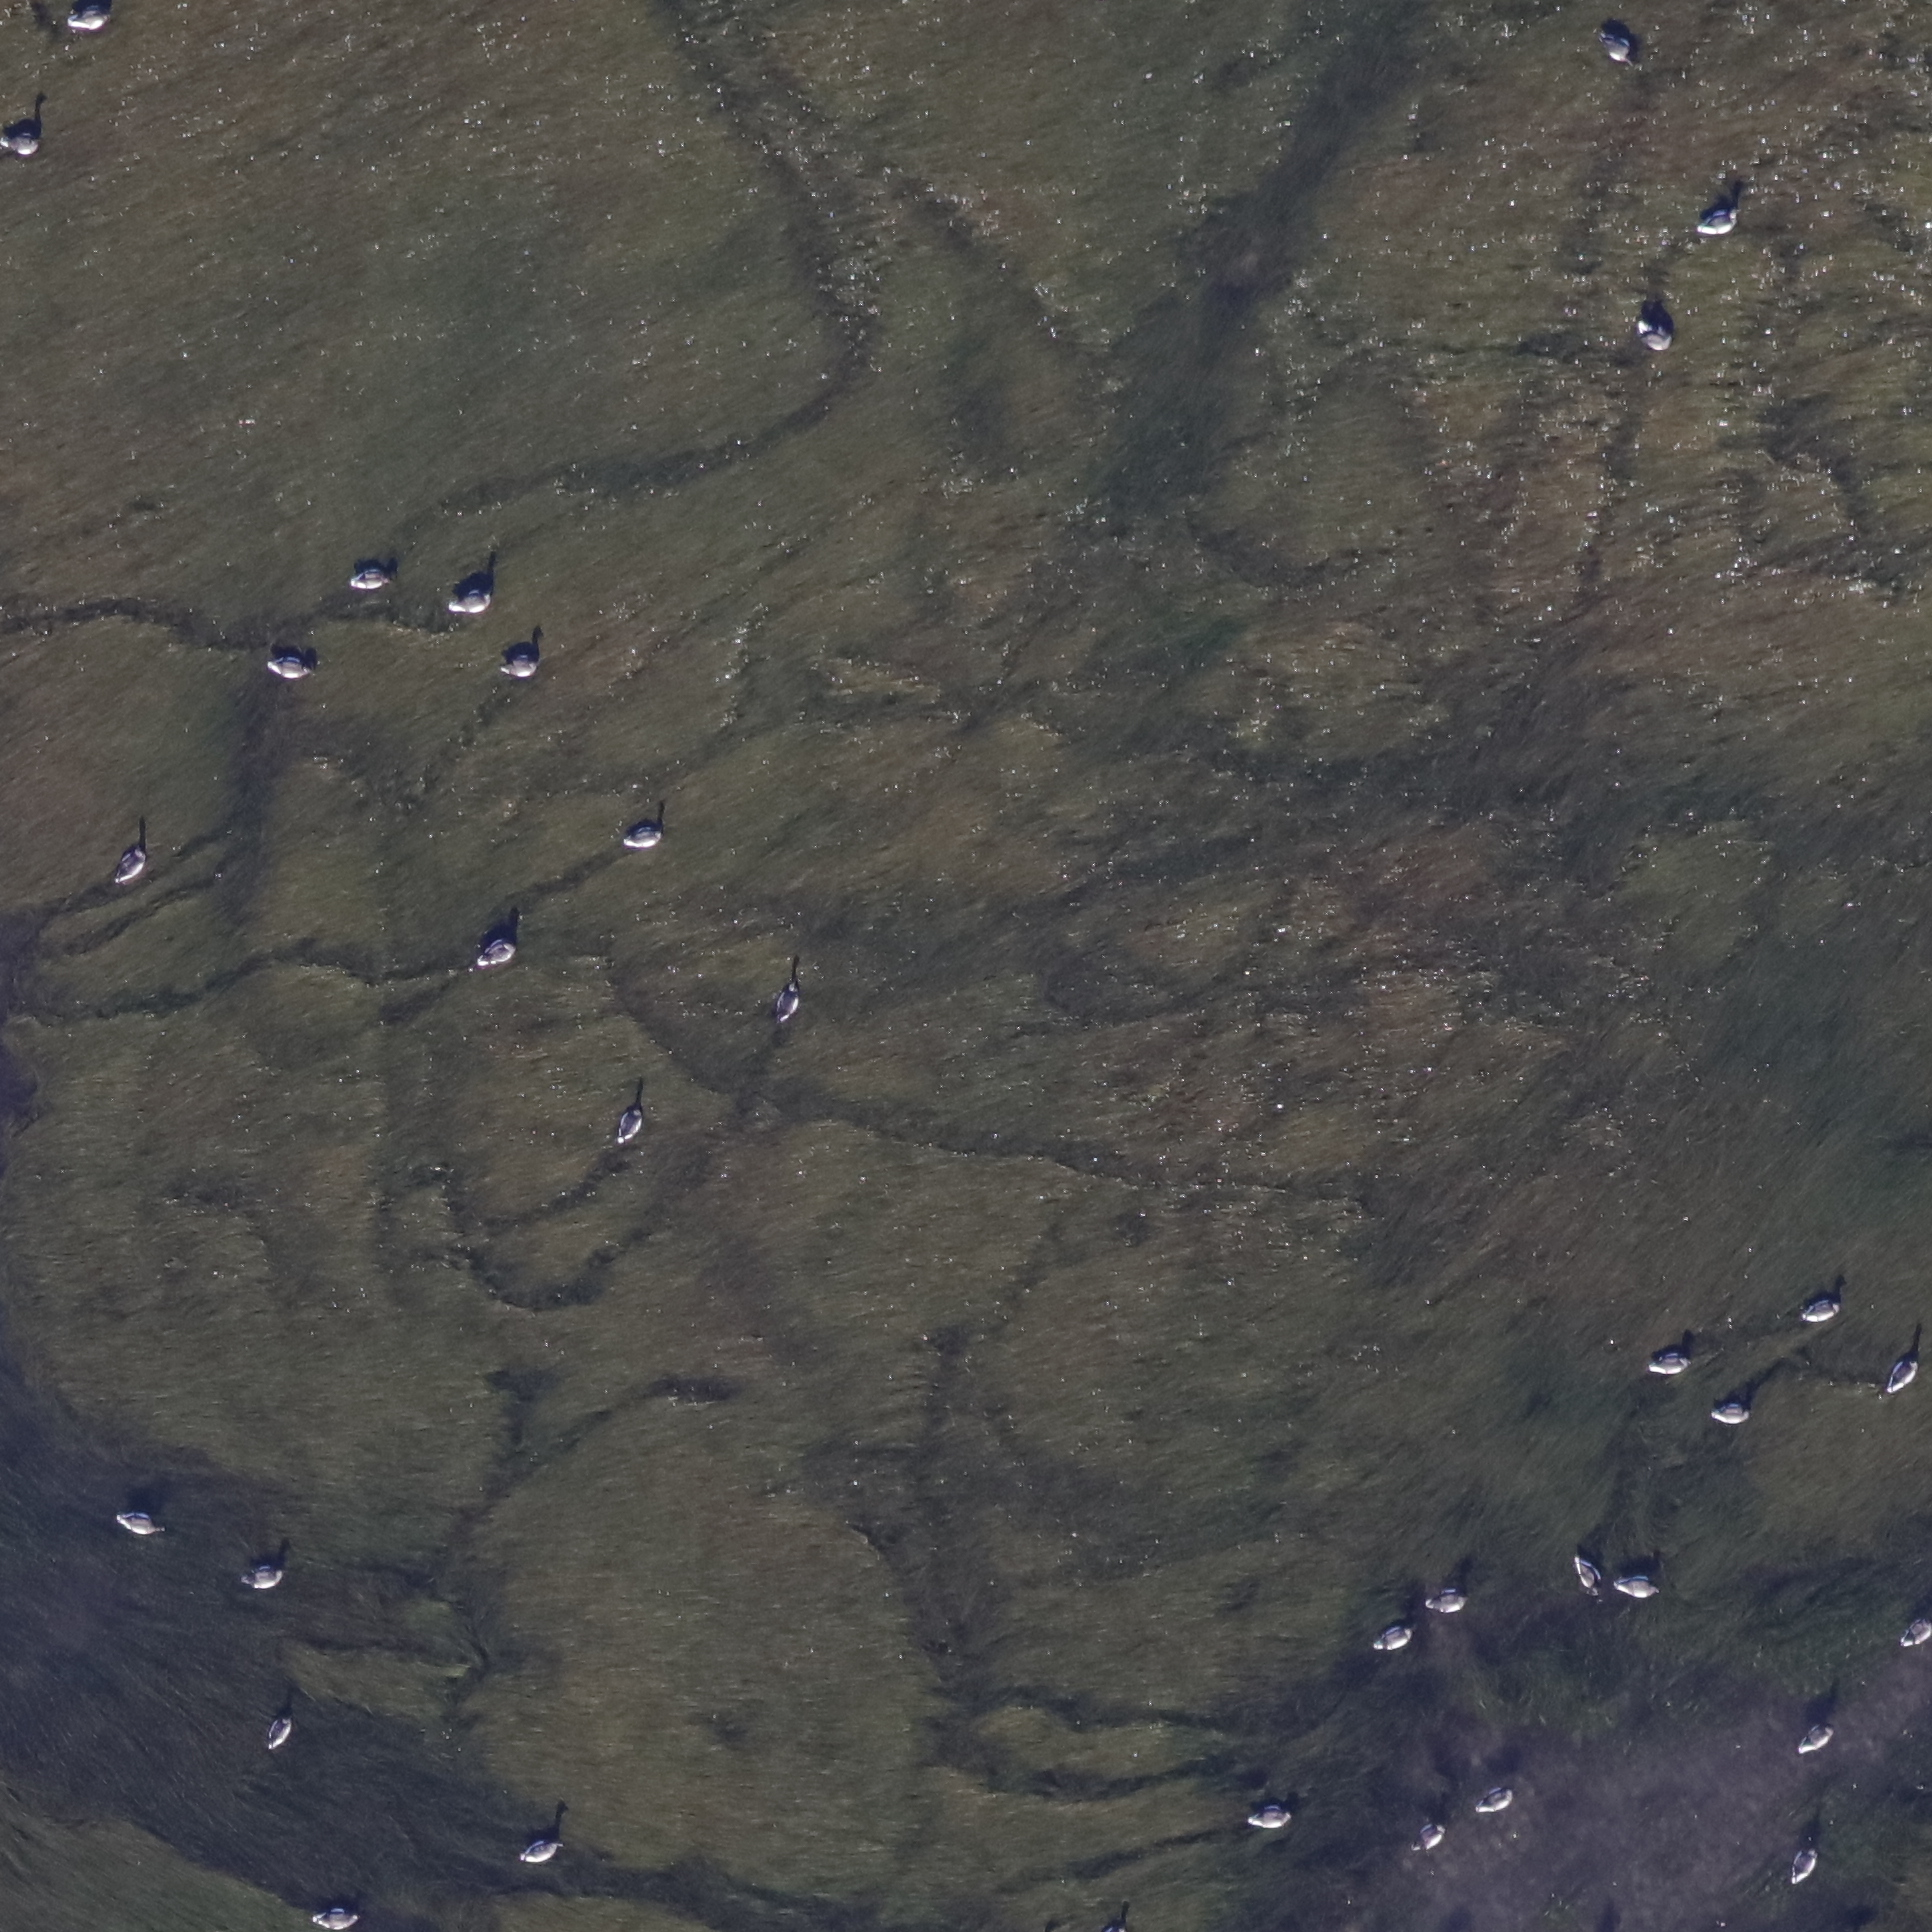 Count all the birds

33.